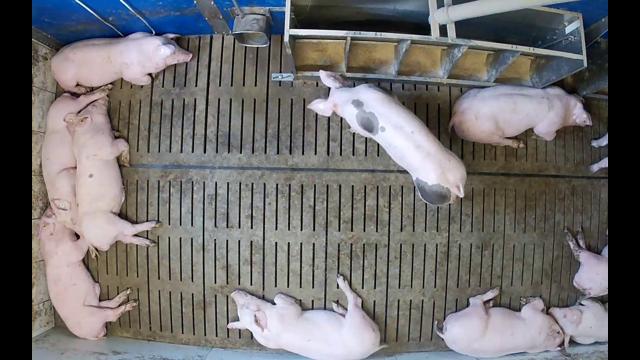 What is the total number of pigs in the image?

11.